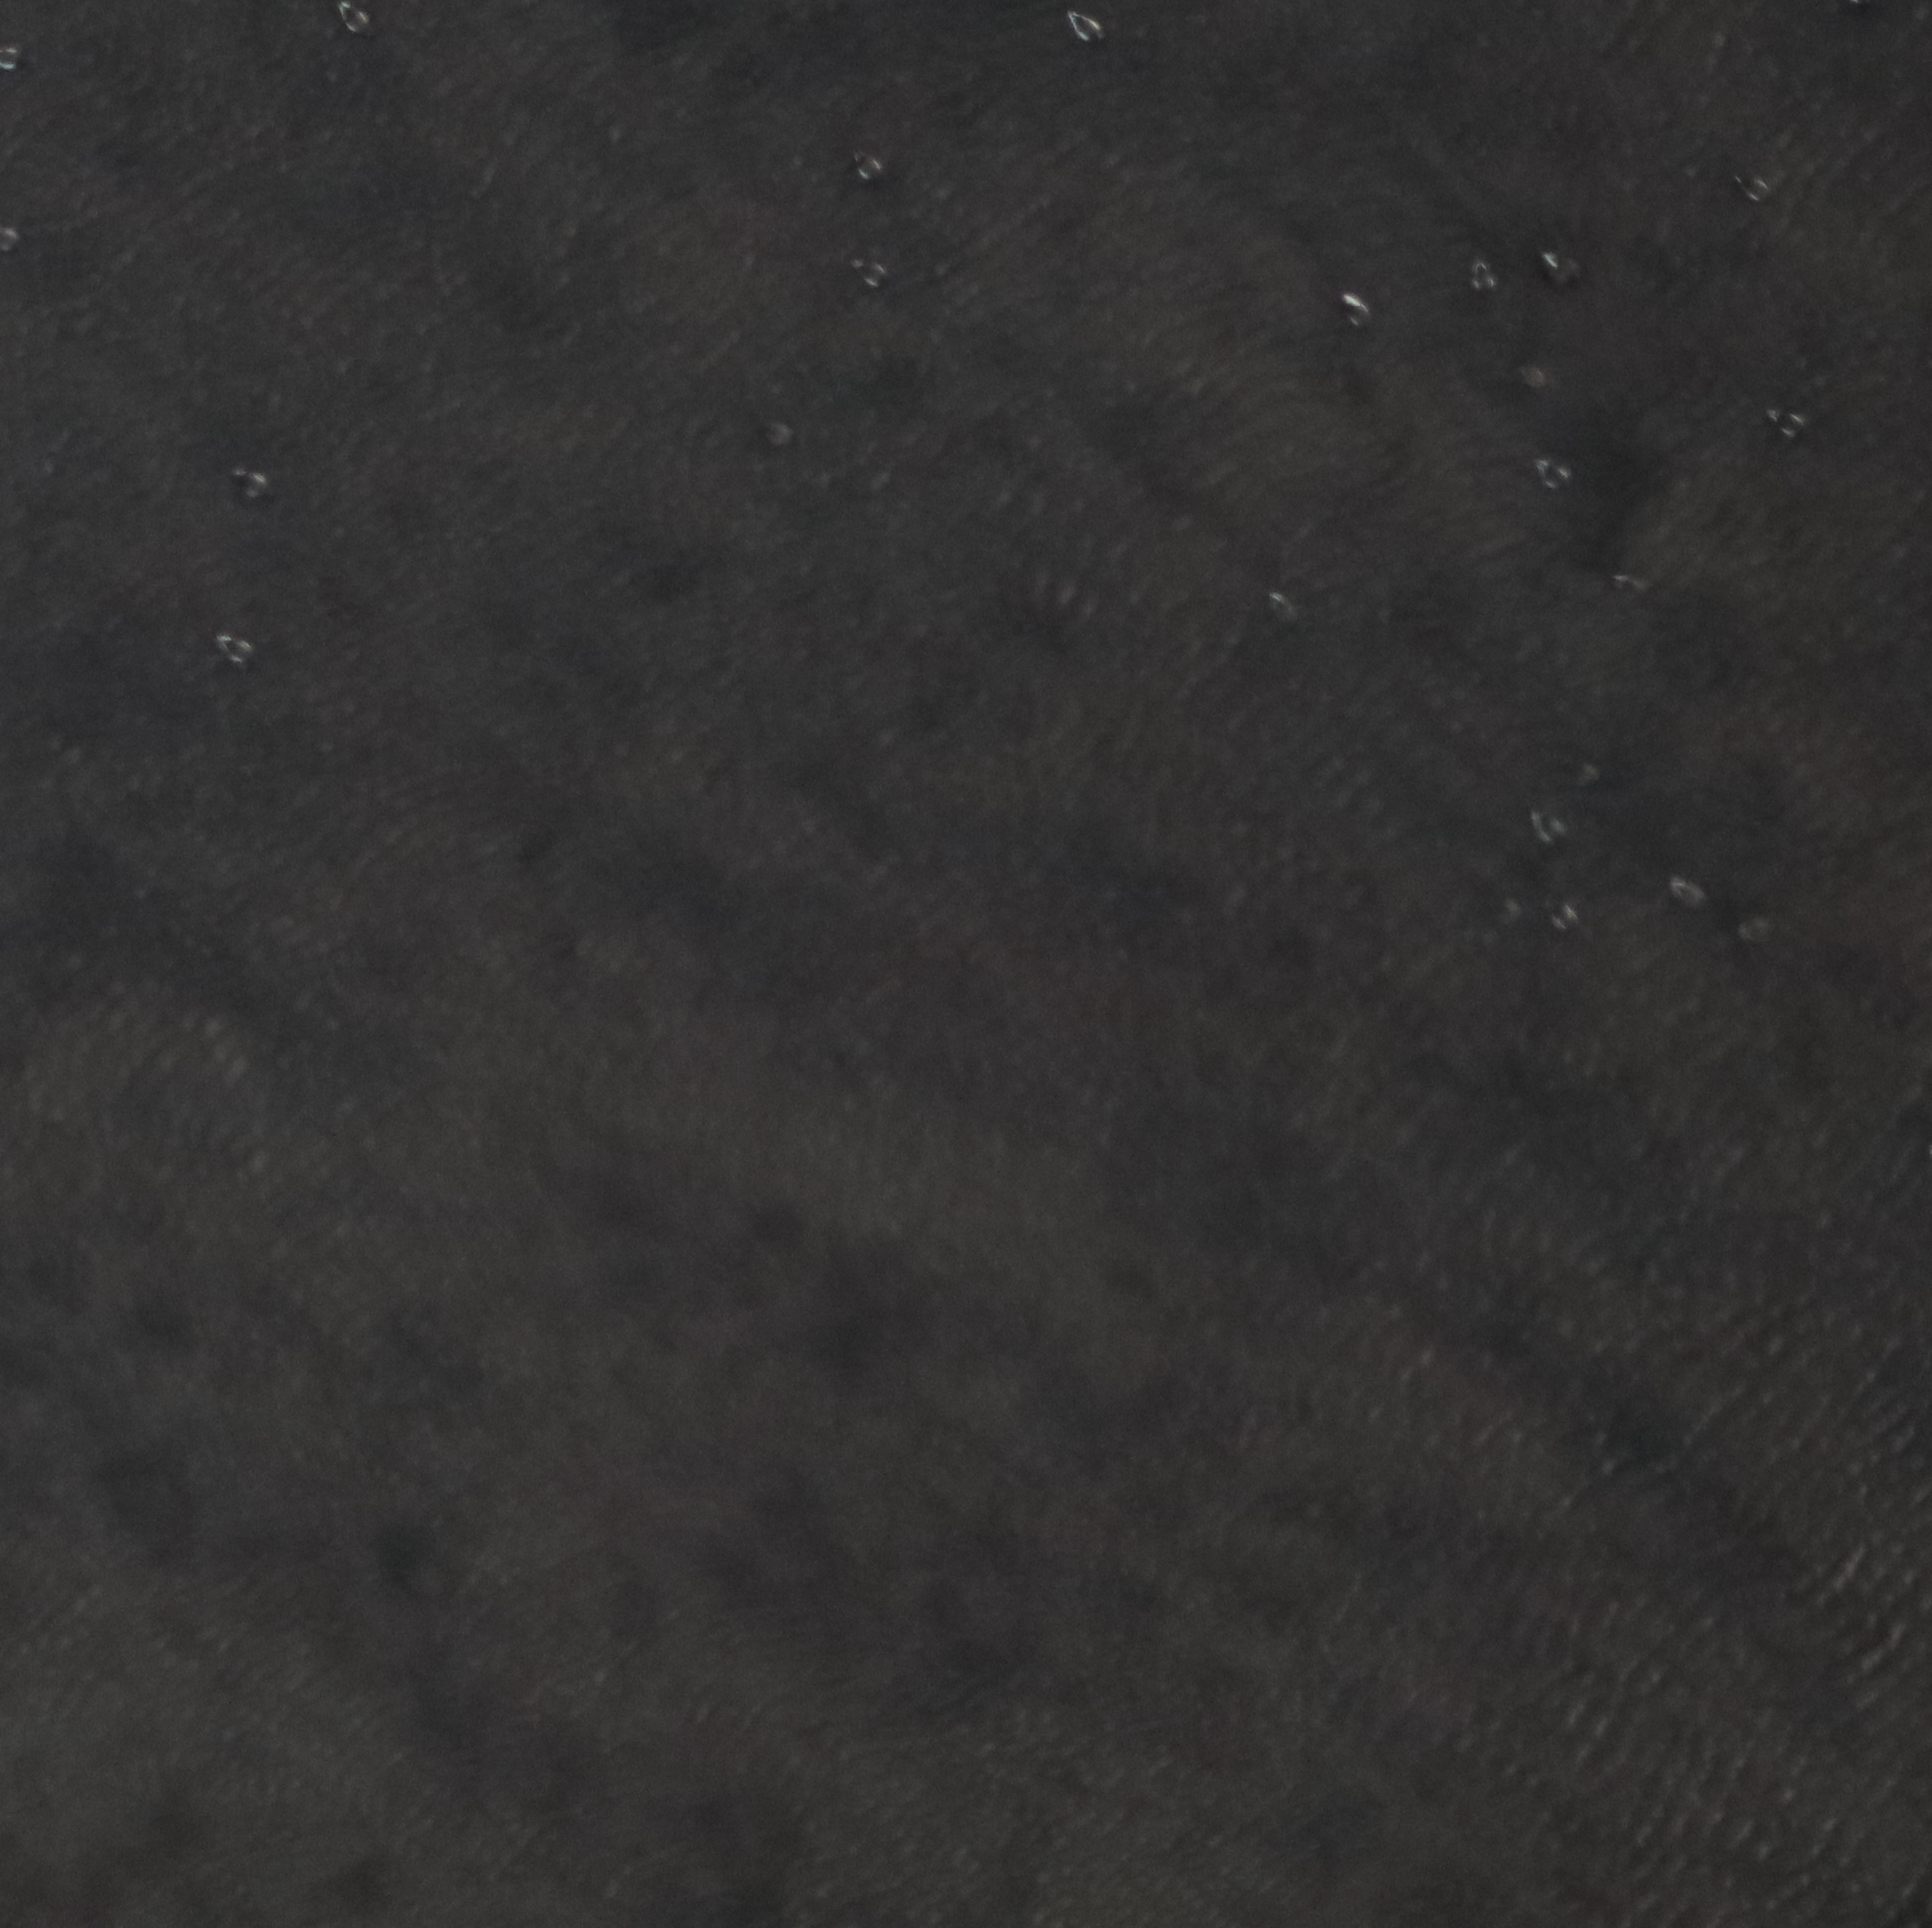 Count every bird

21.